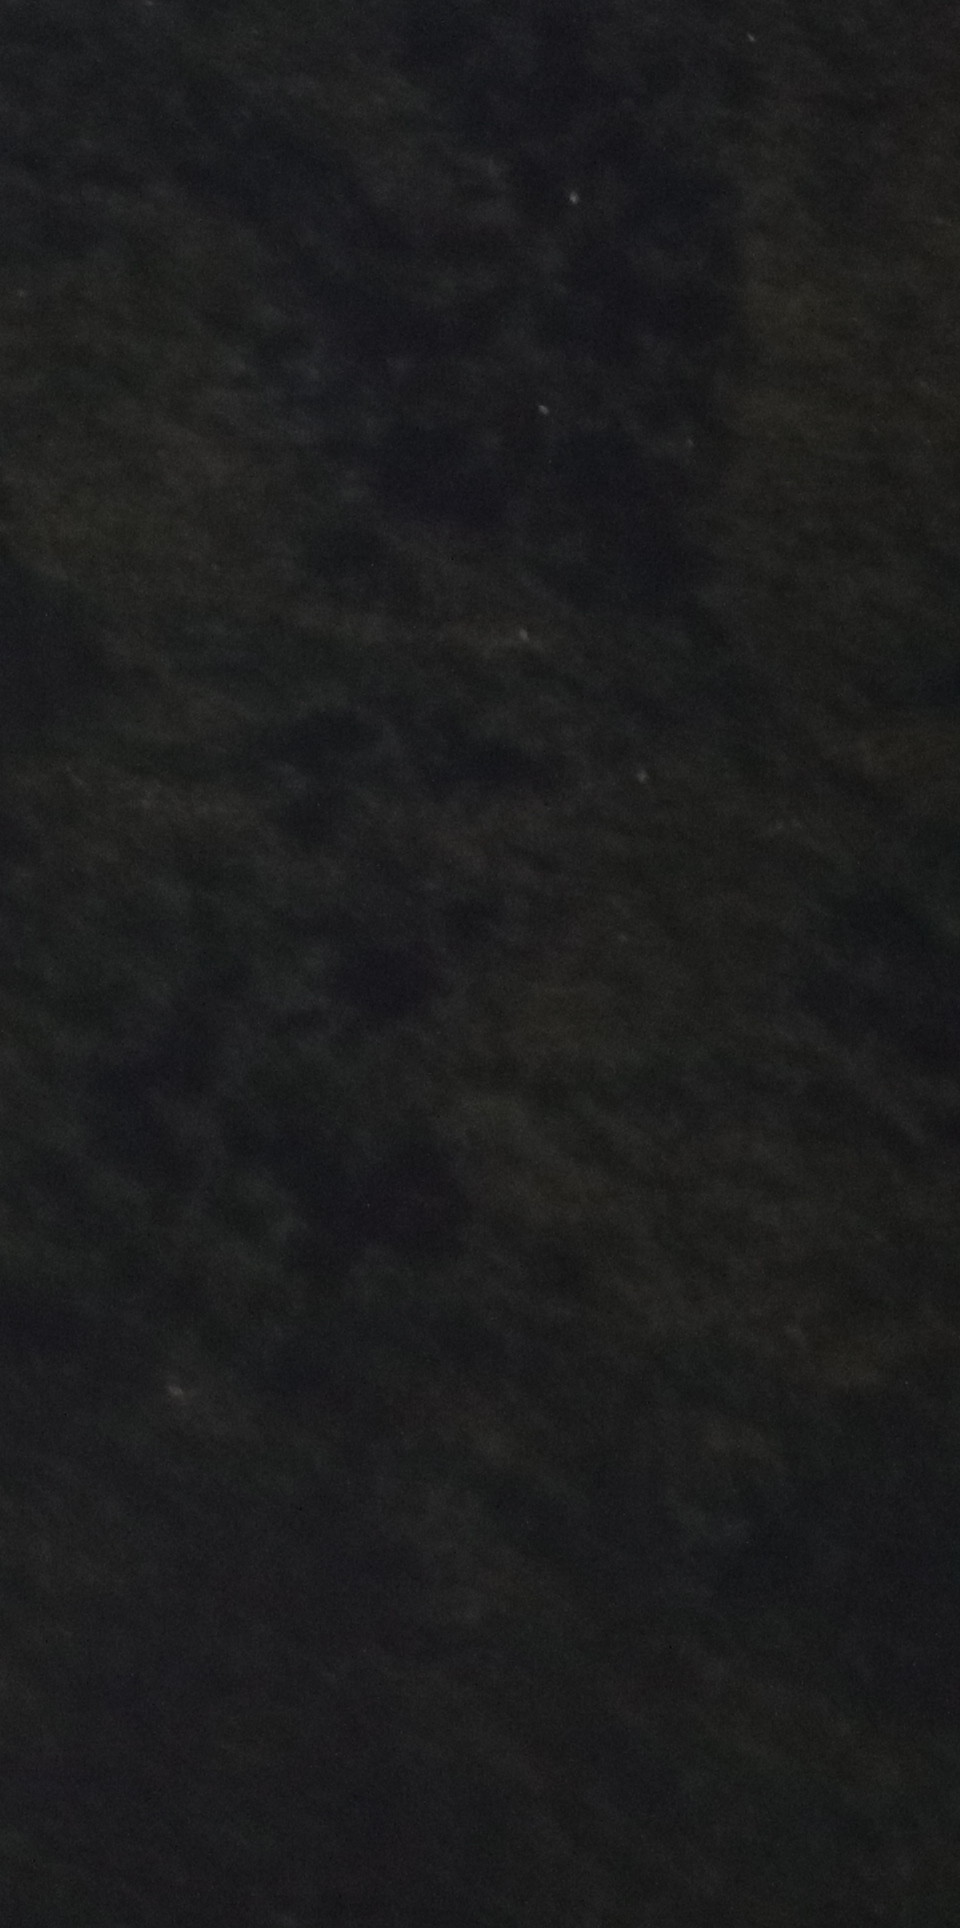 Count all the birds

0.